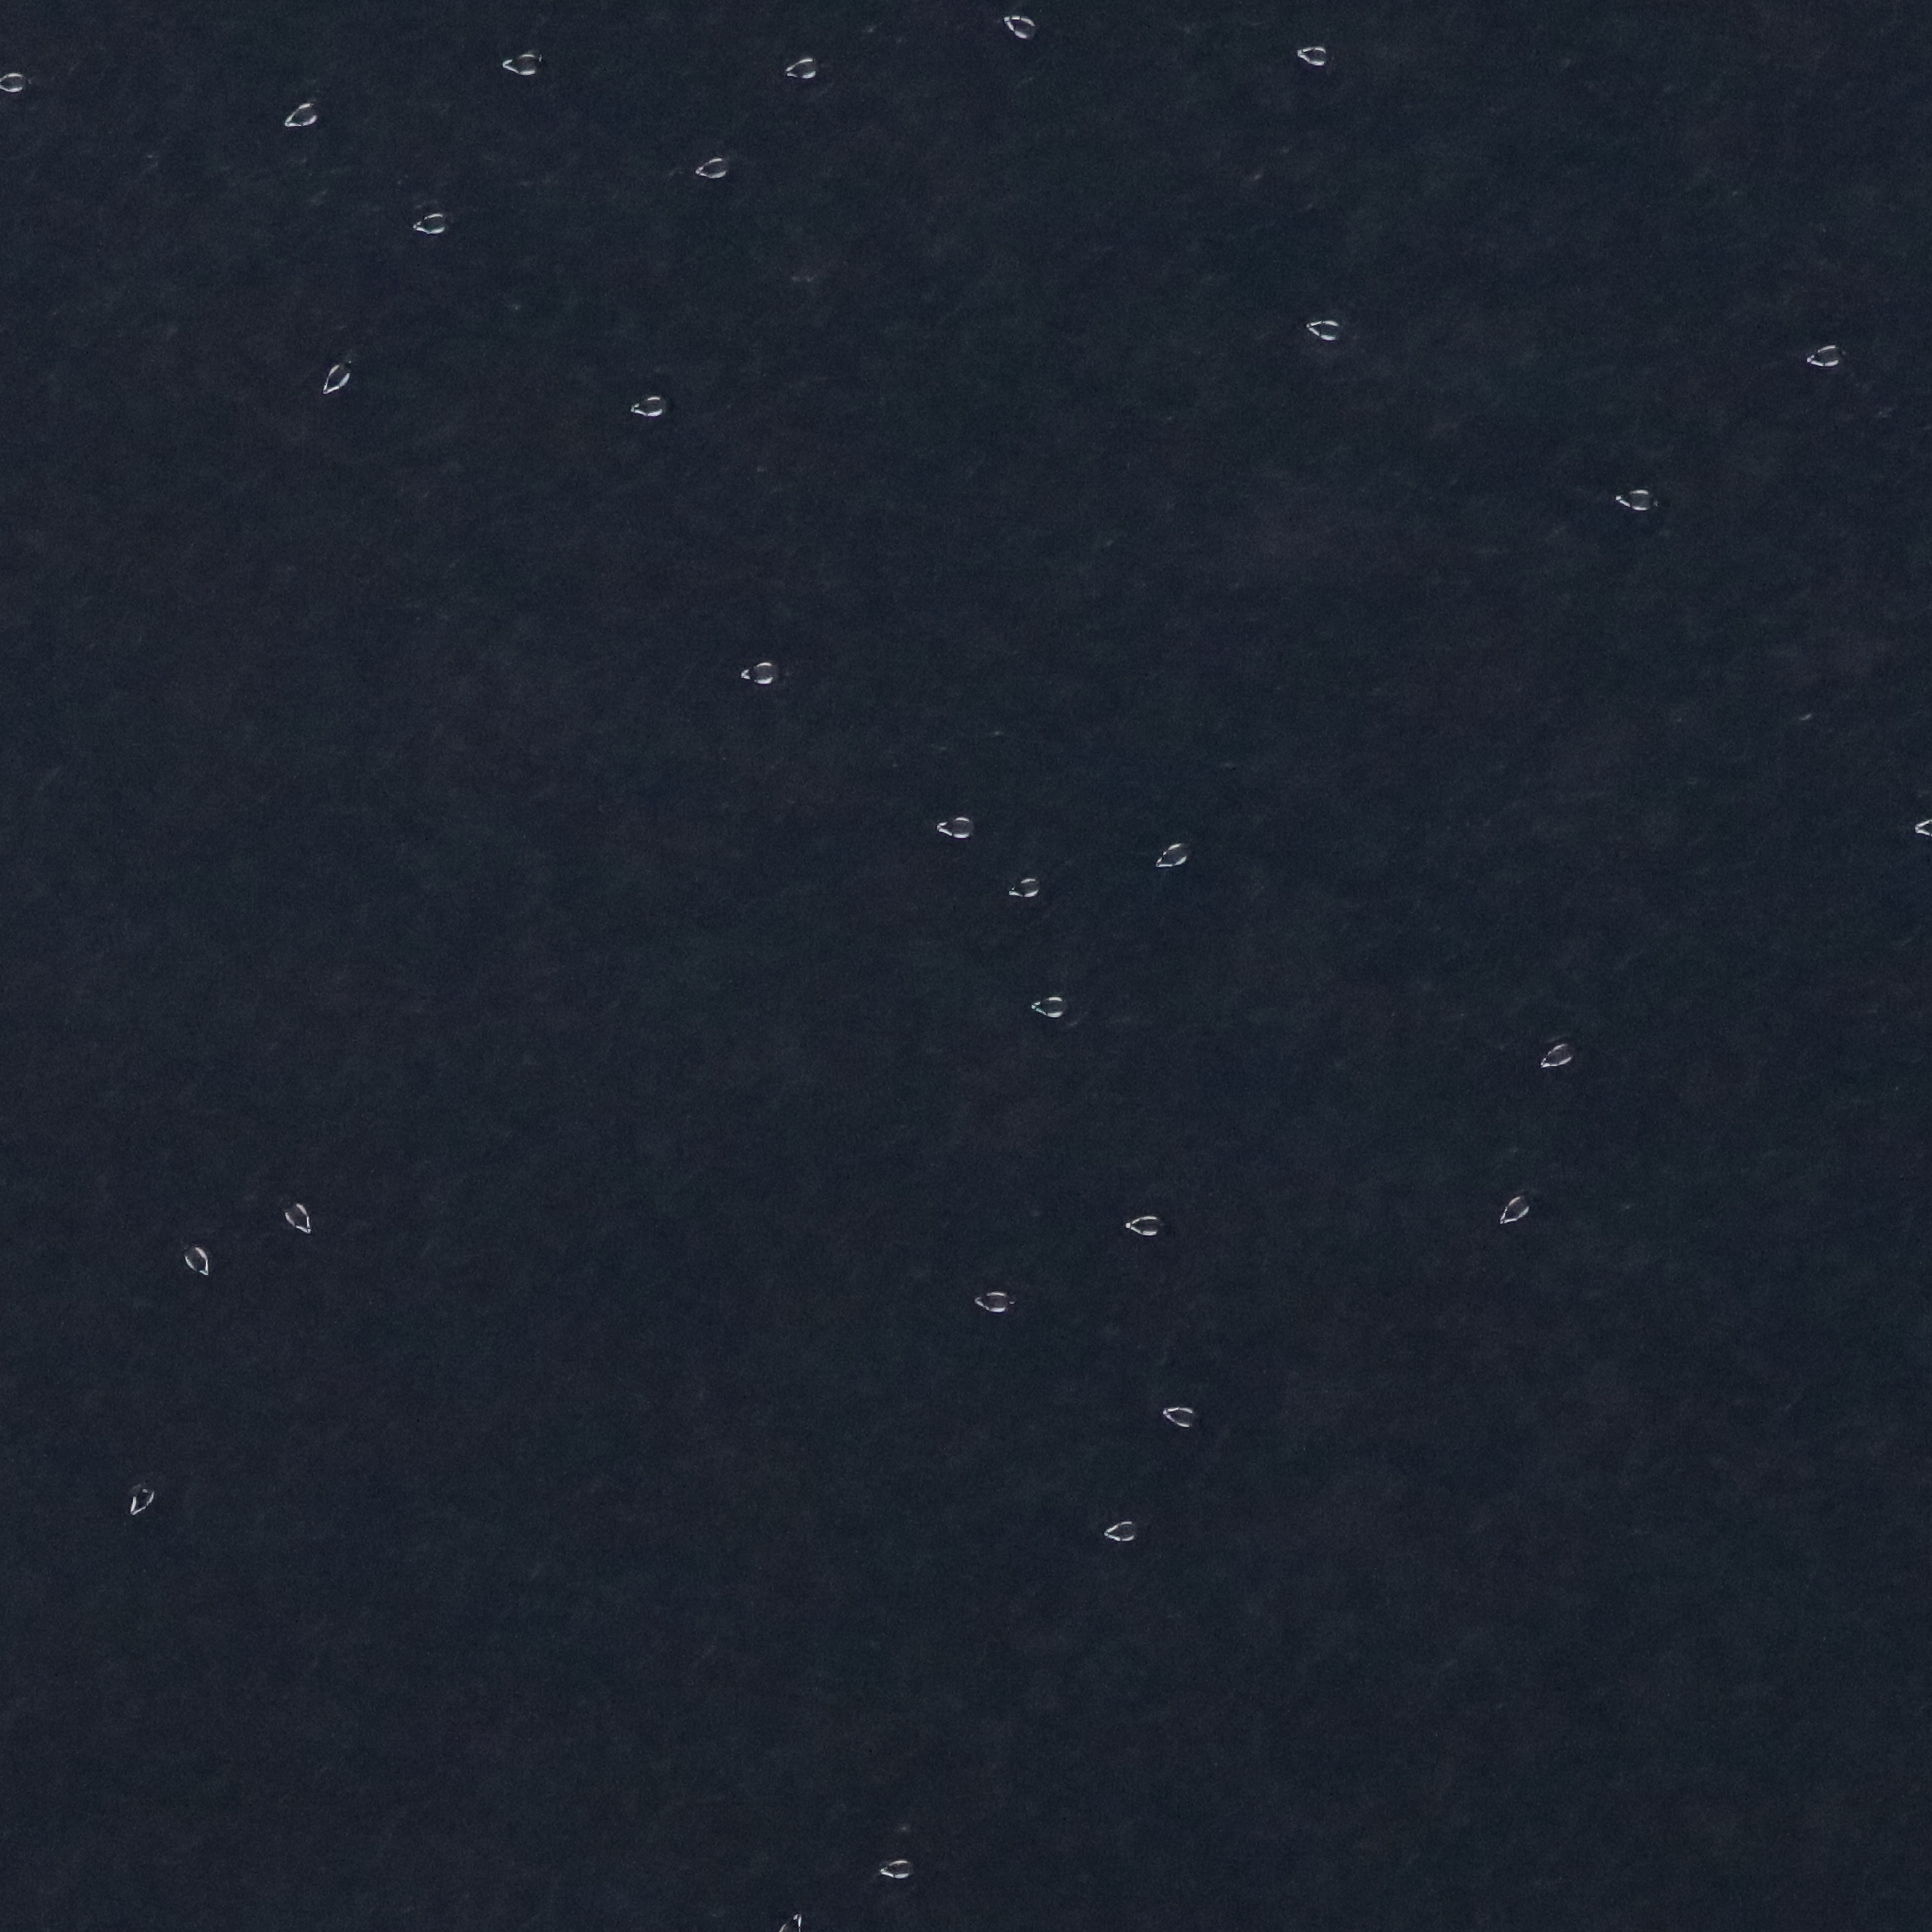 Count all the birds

28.